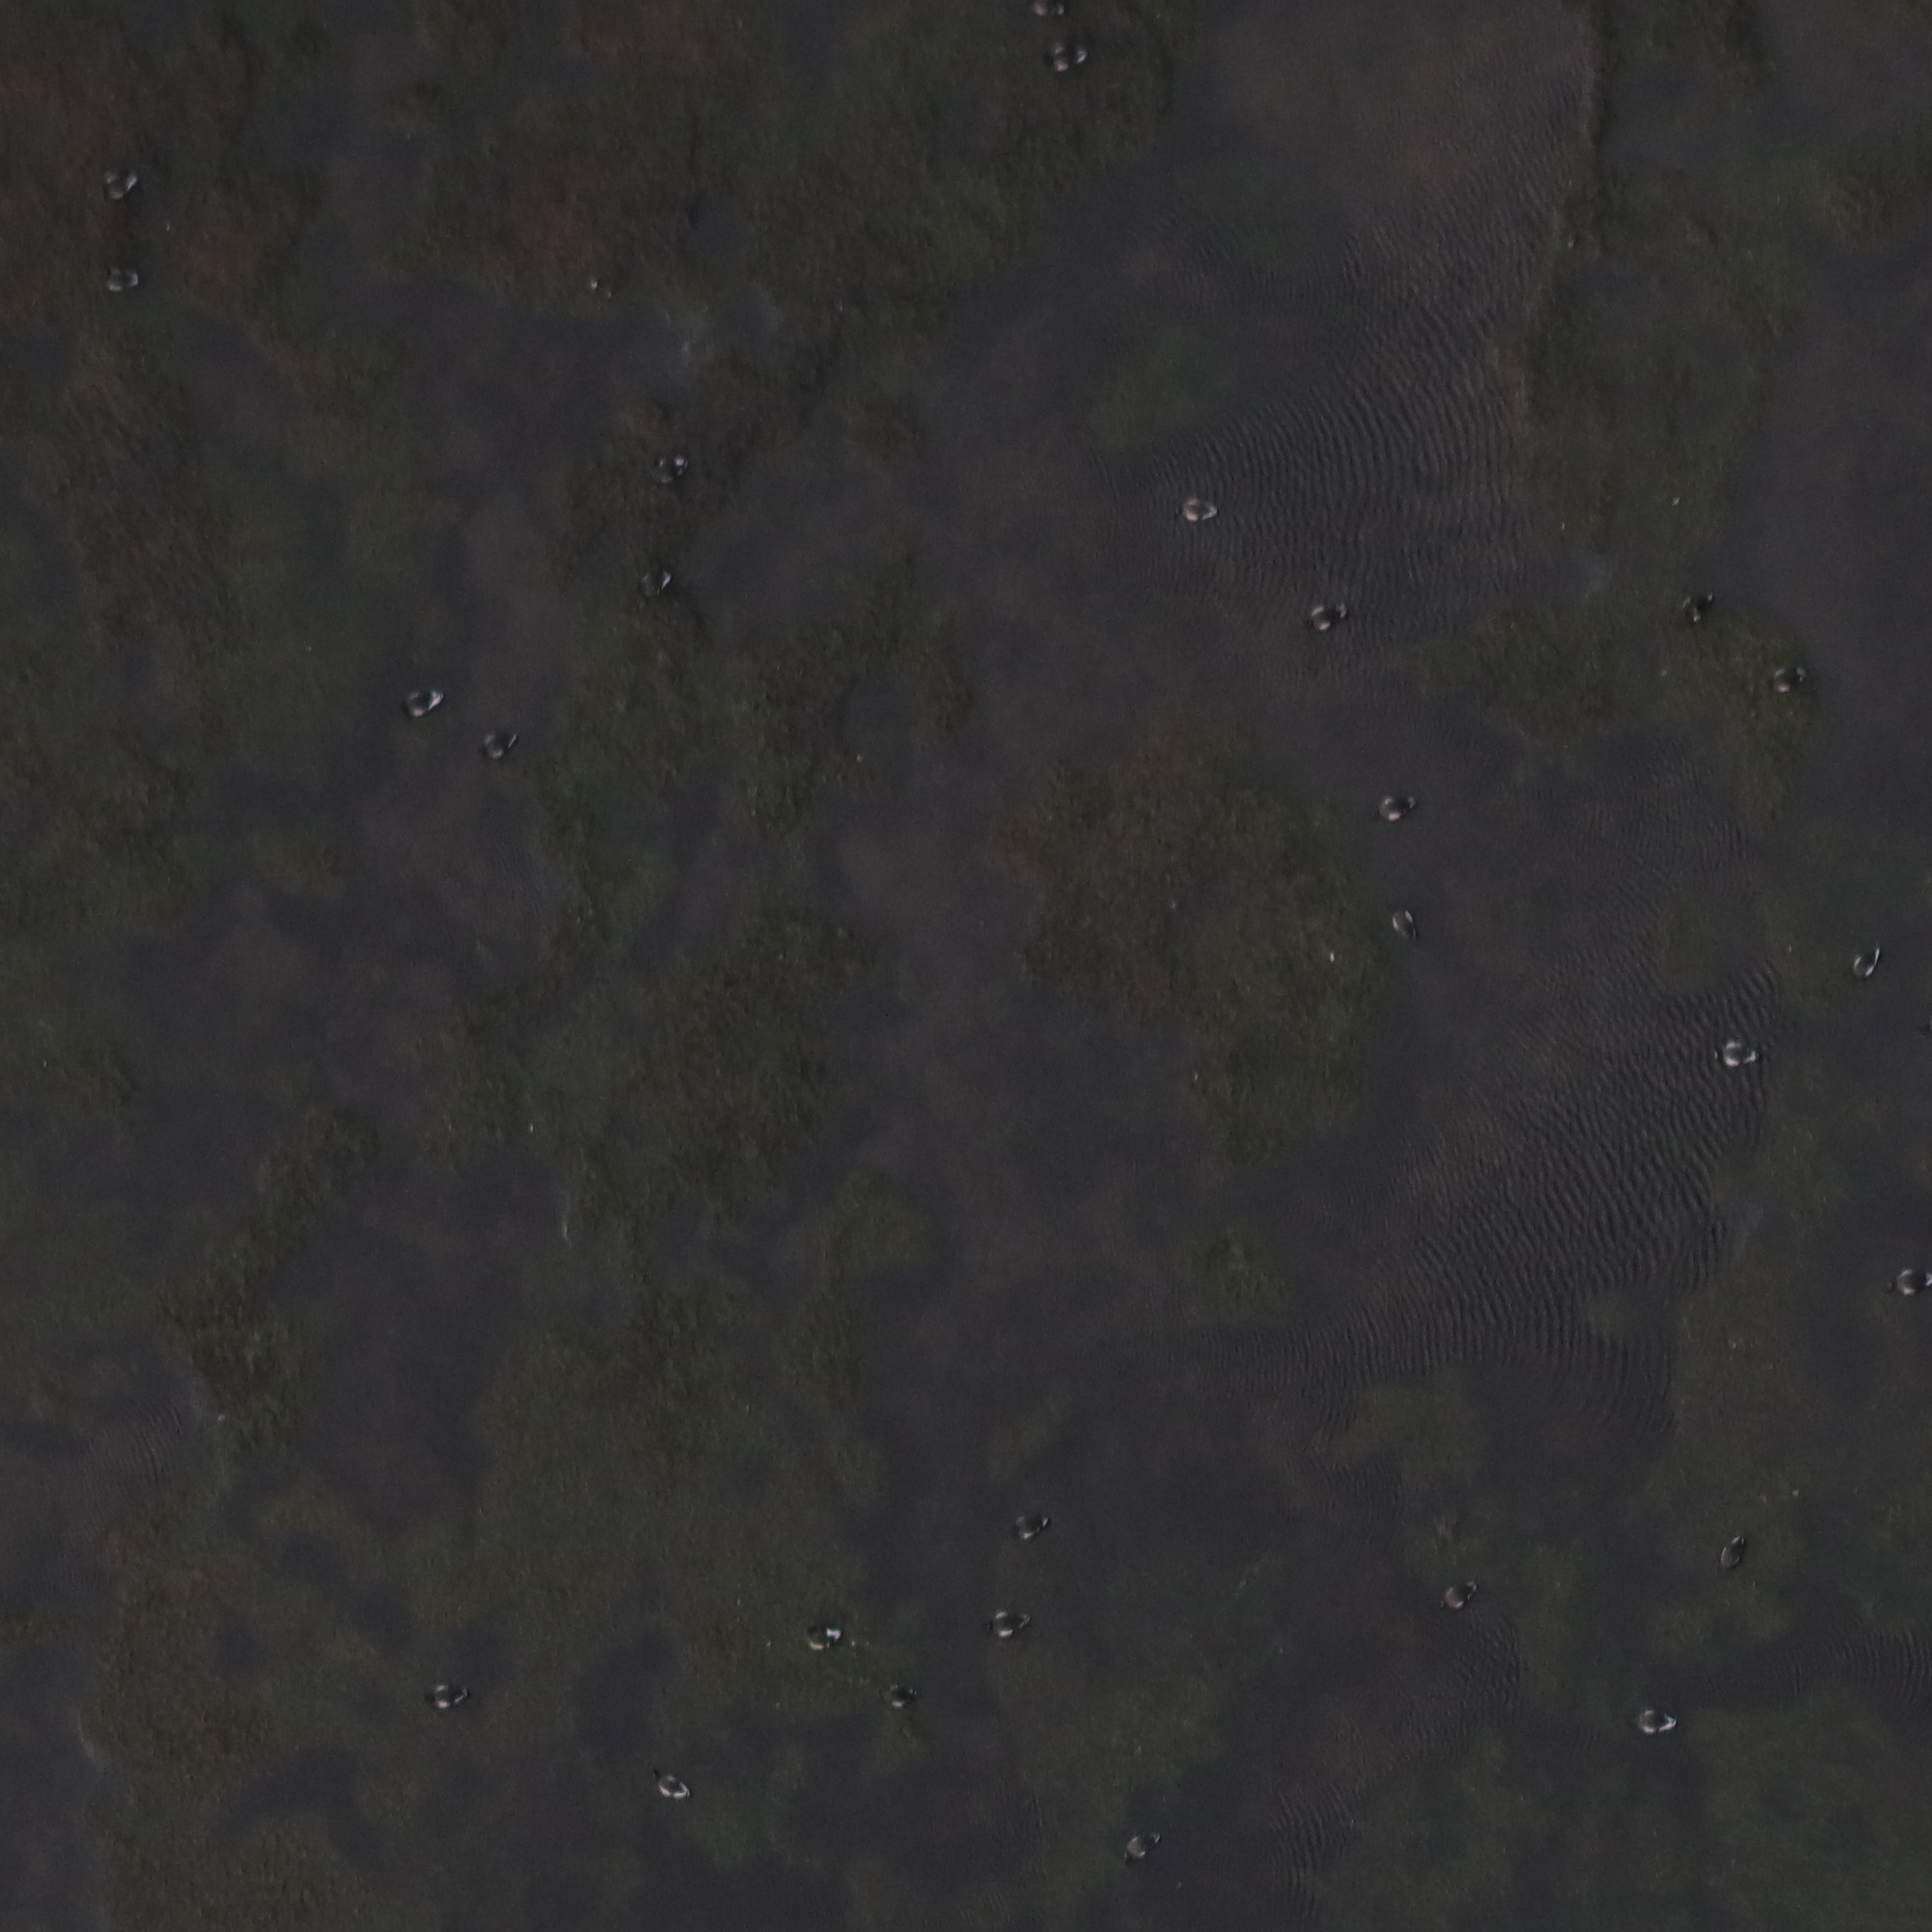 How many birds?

26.